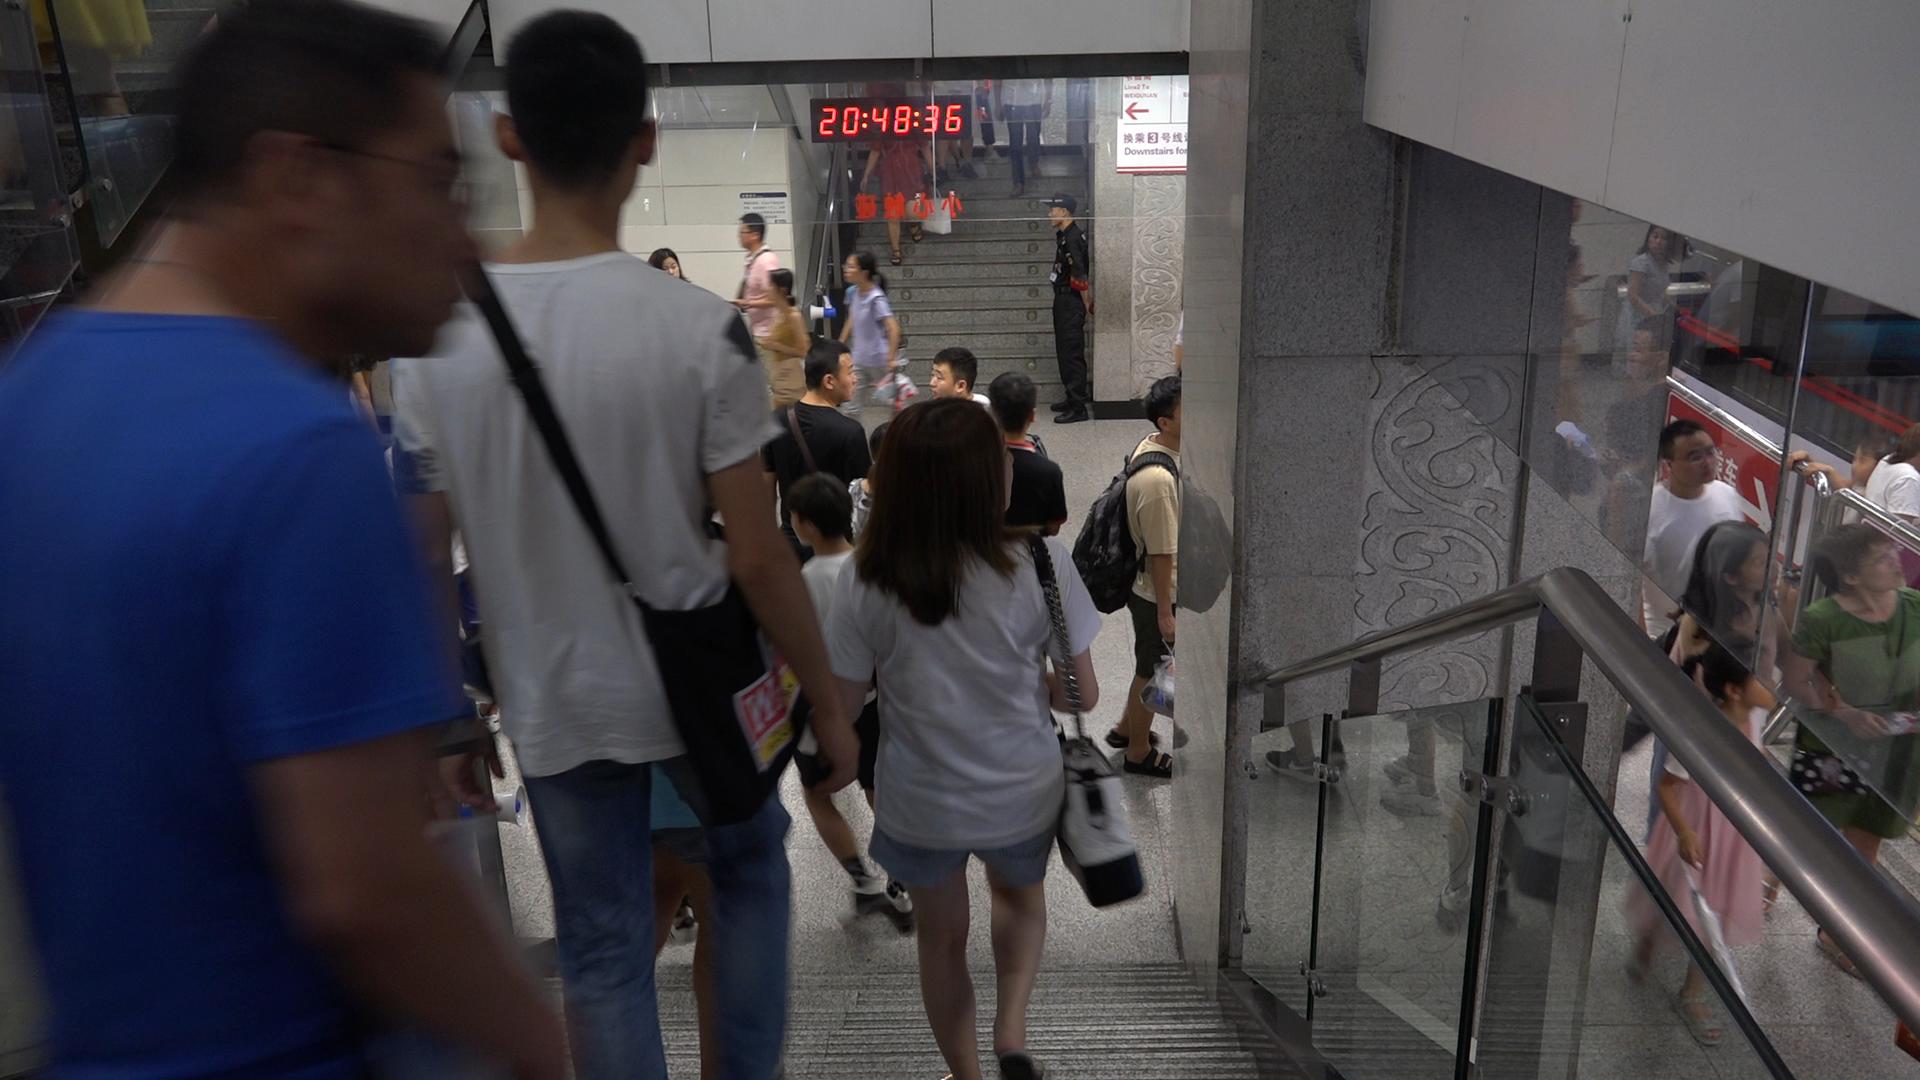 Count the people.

21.